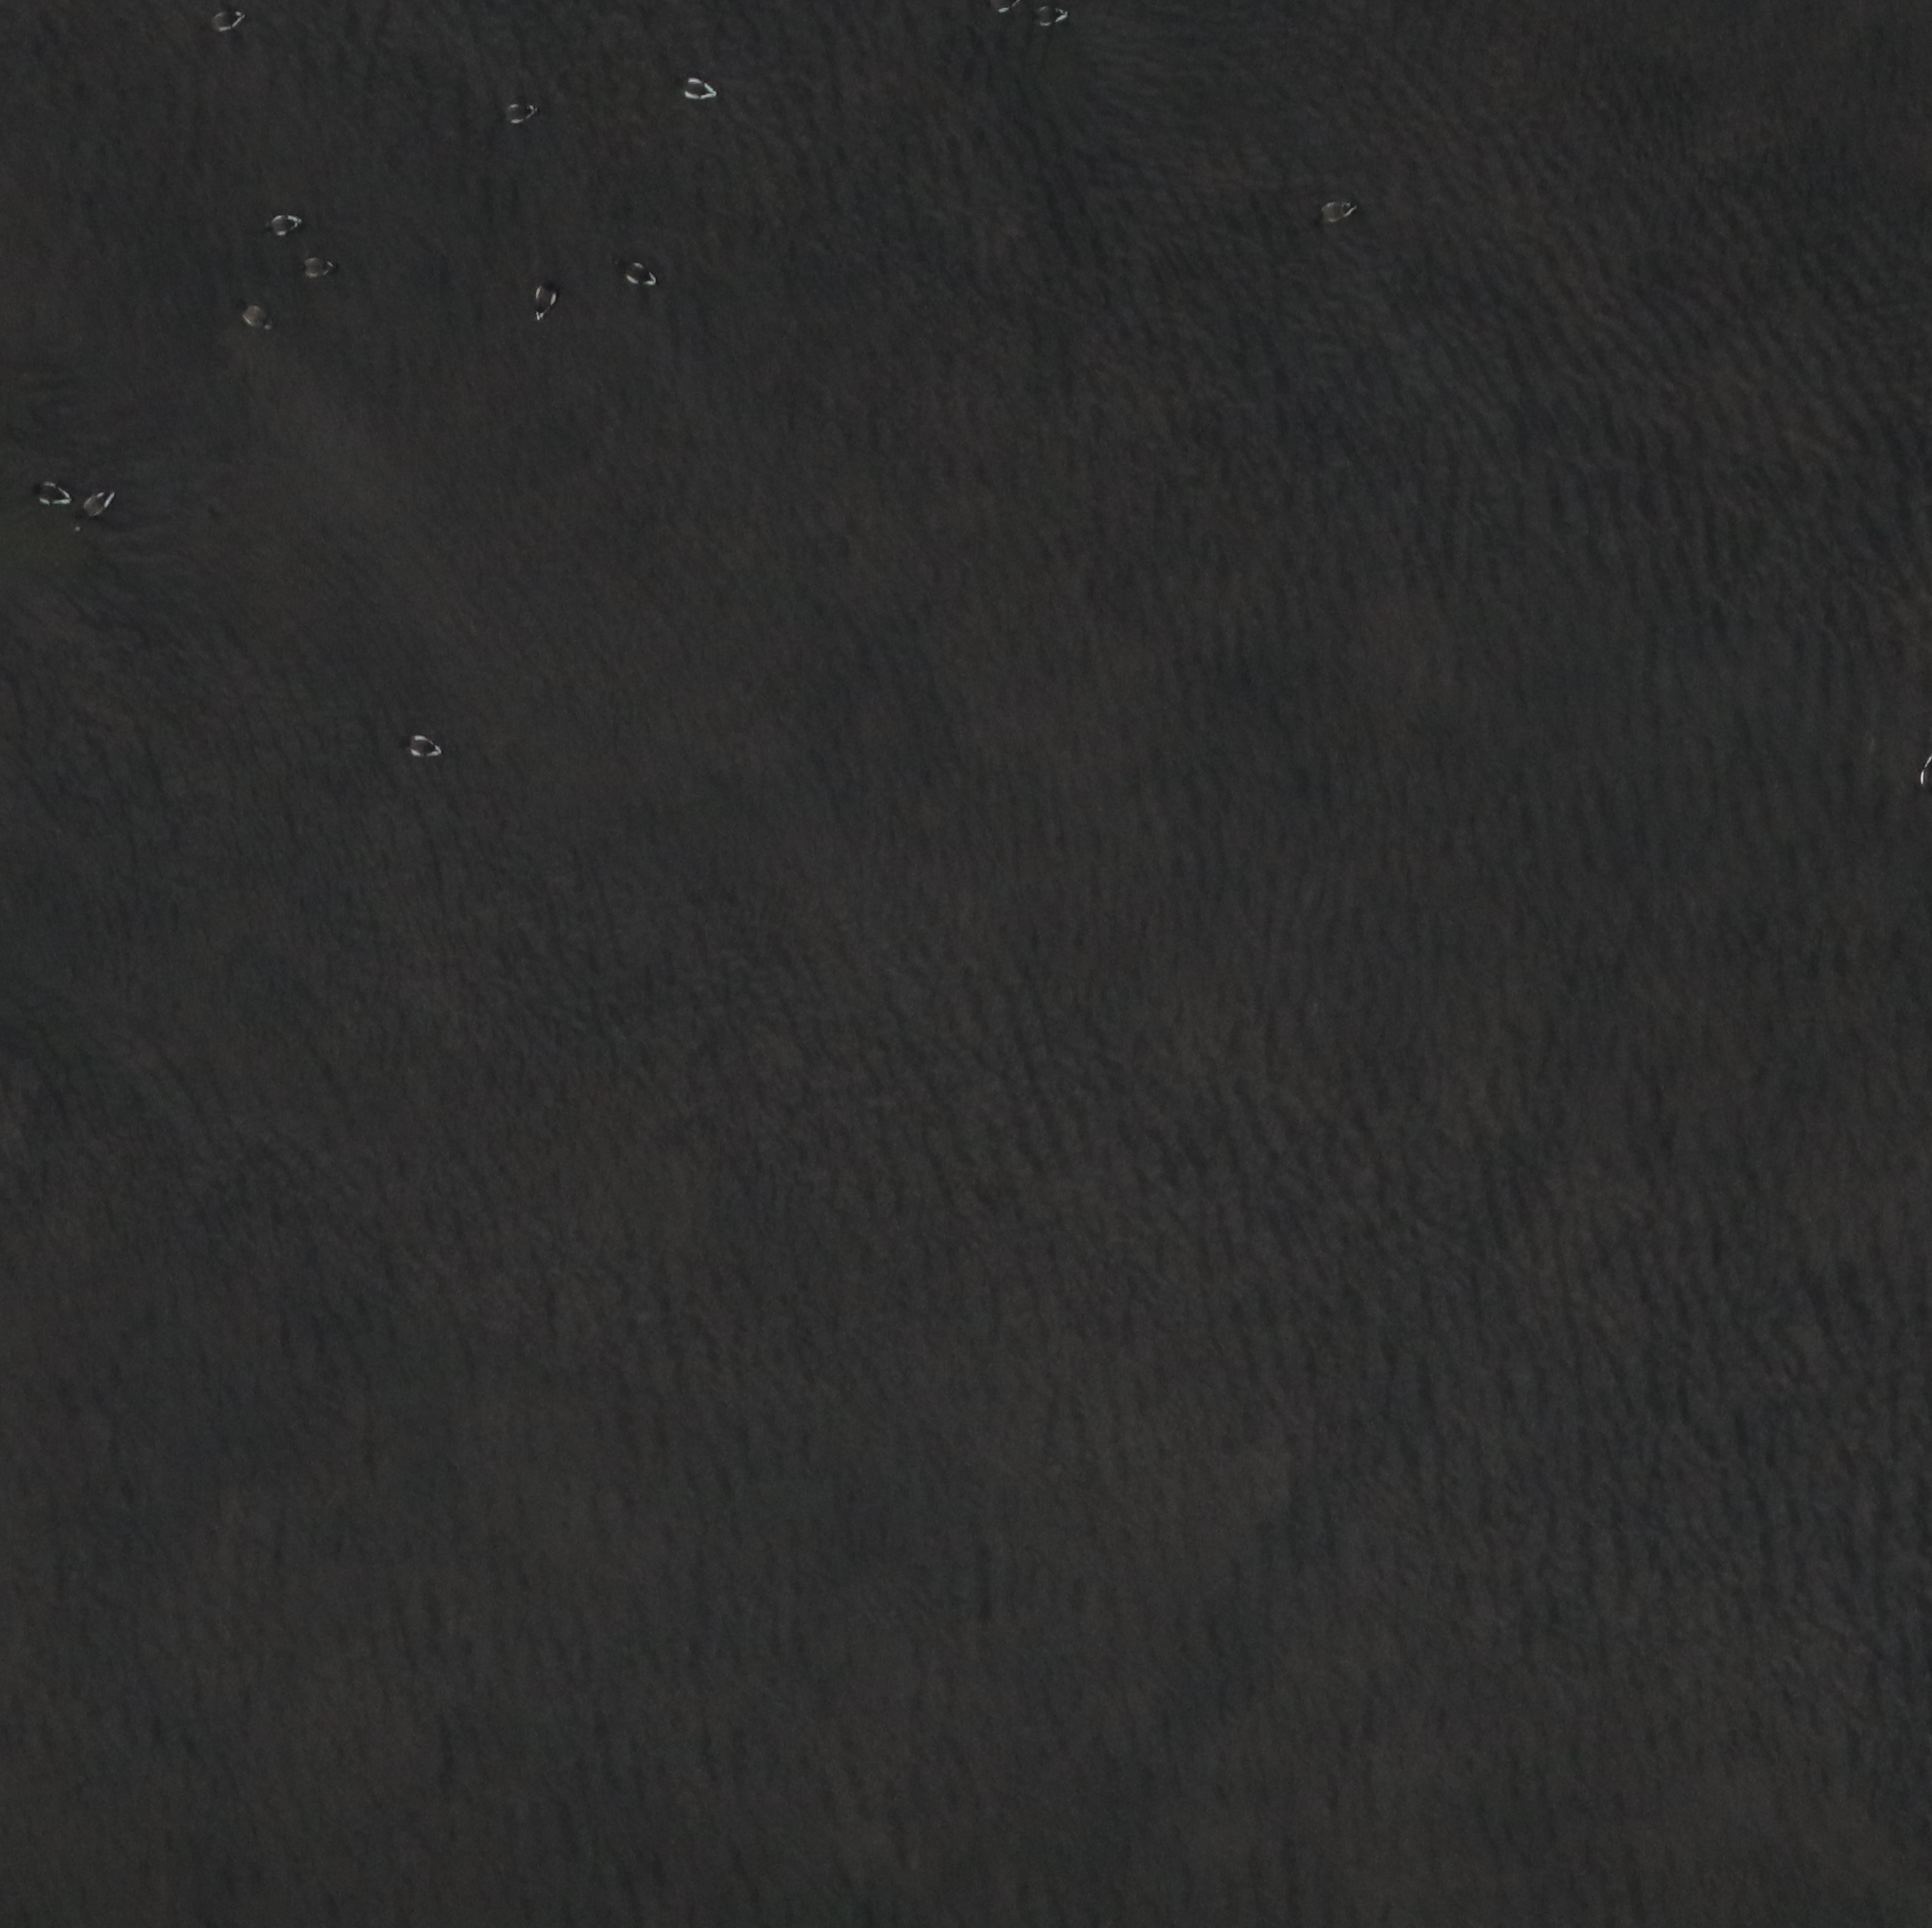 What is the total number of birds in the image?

14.